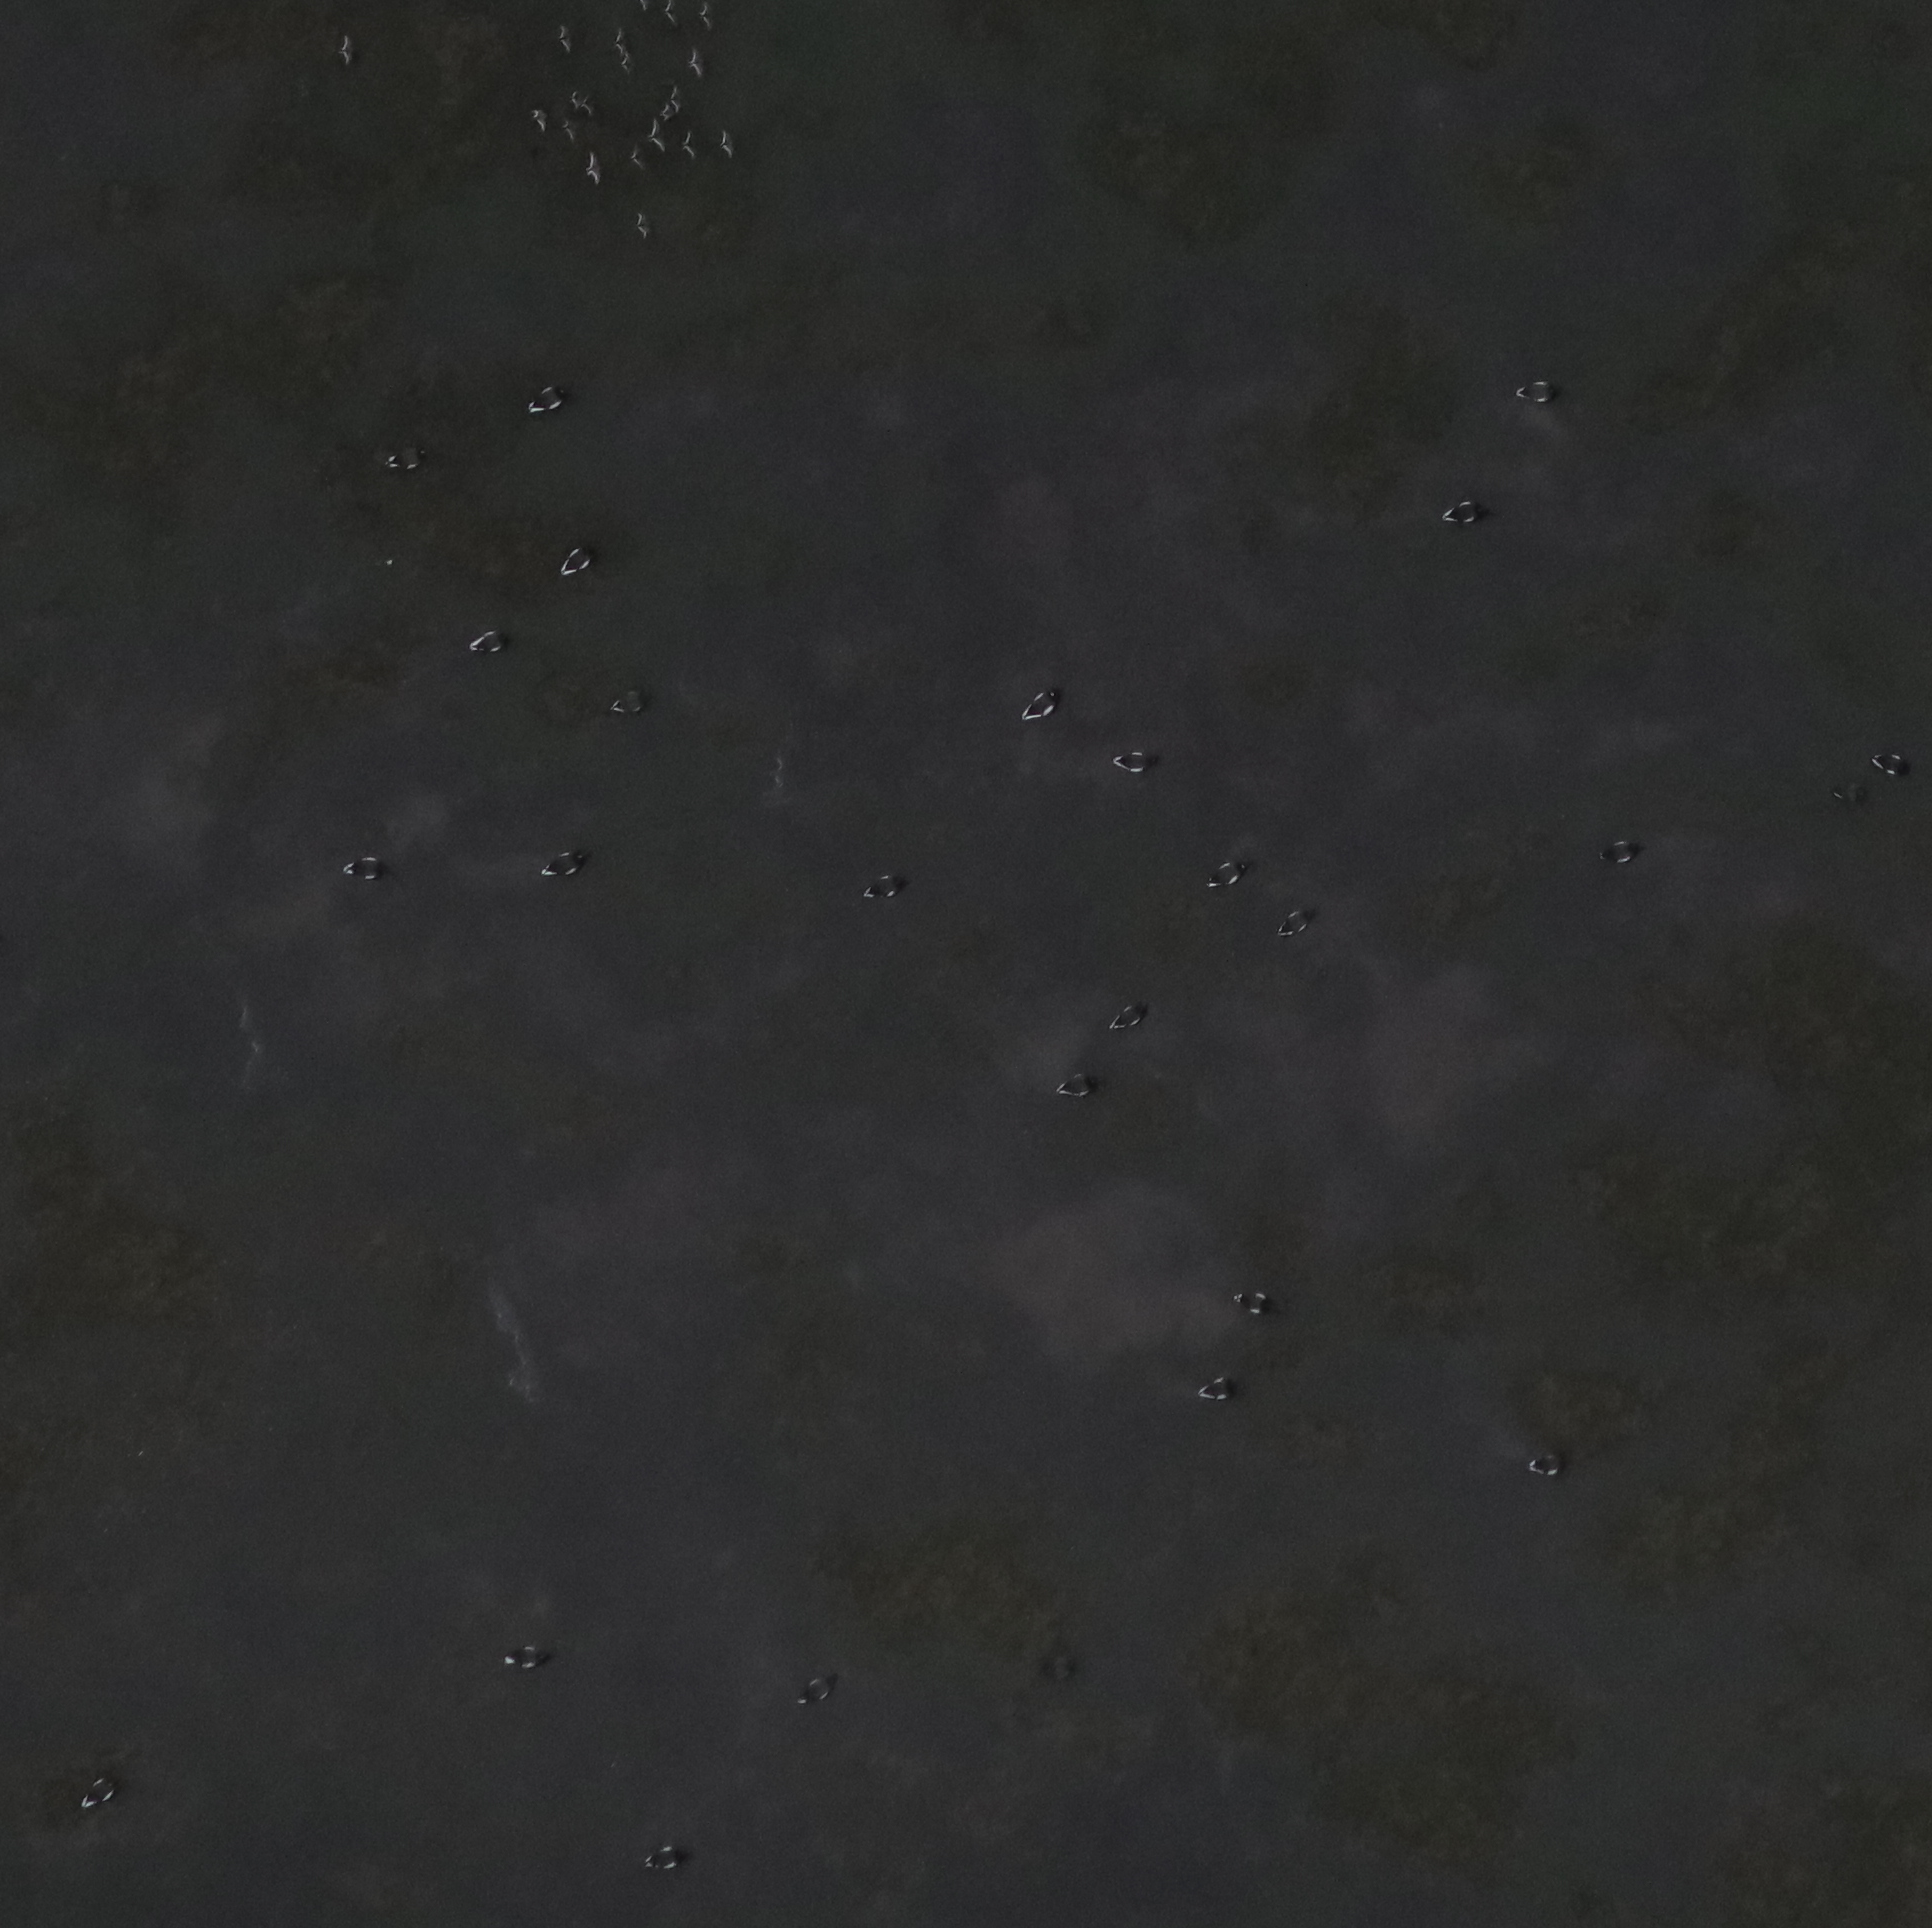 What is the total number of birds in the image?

46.